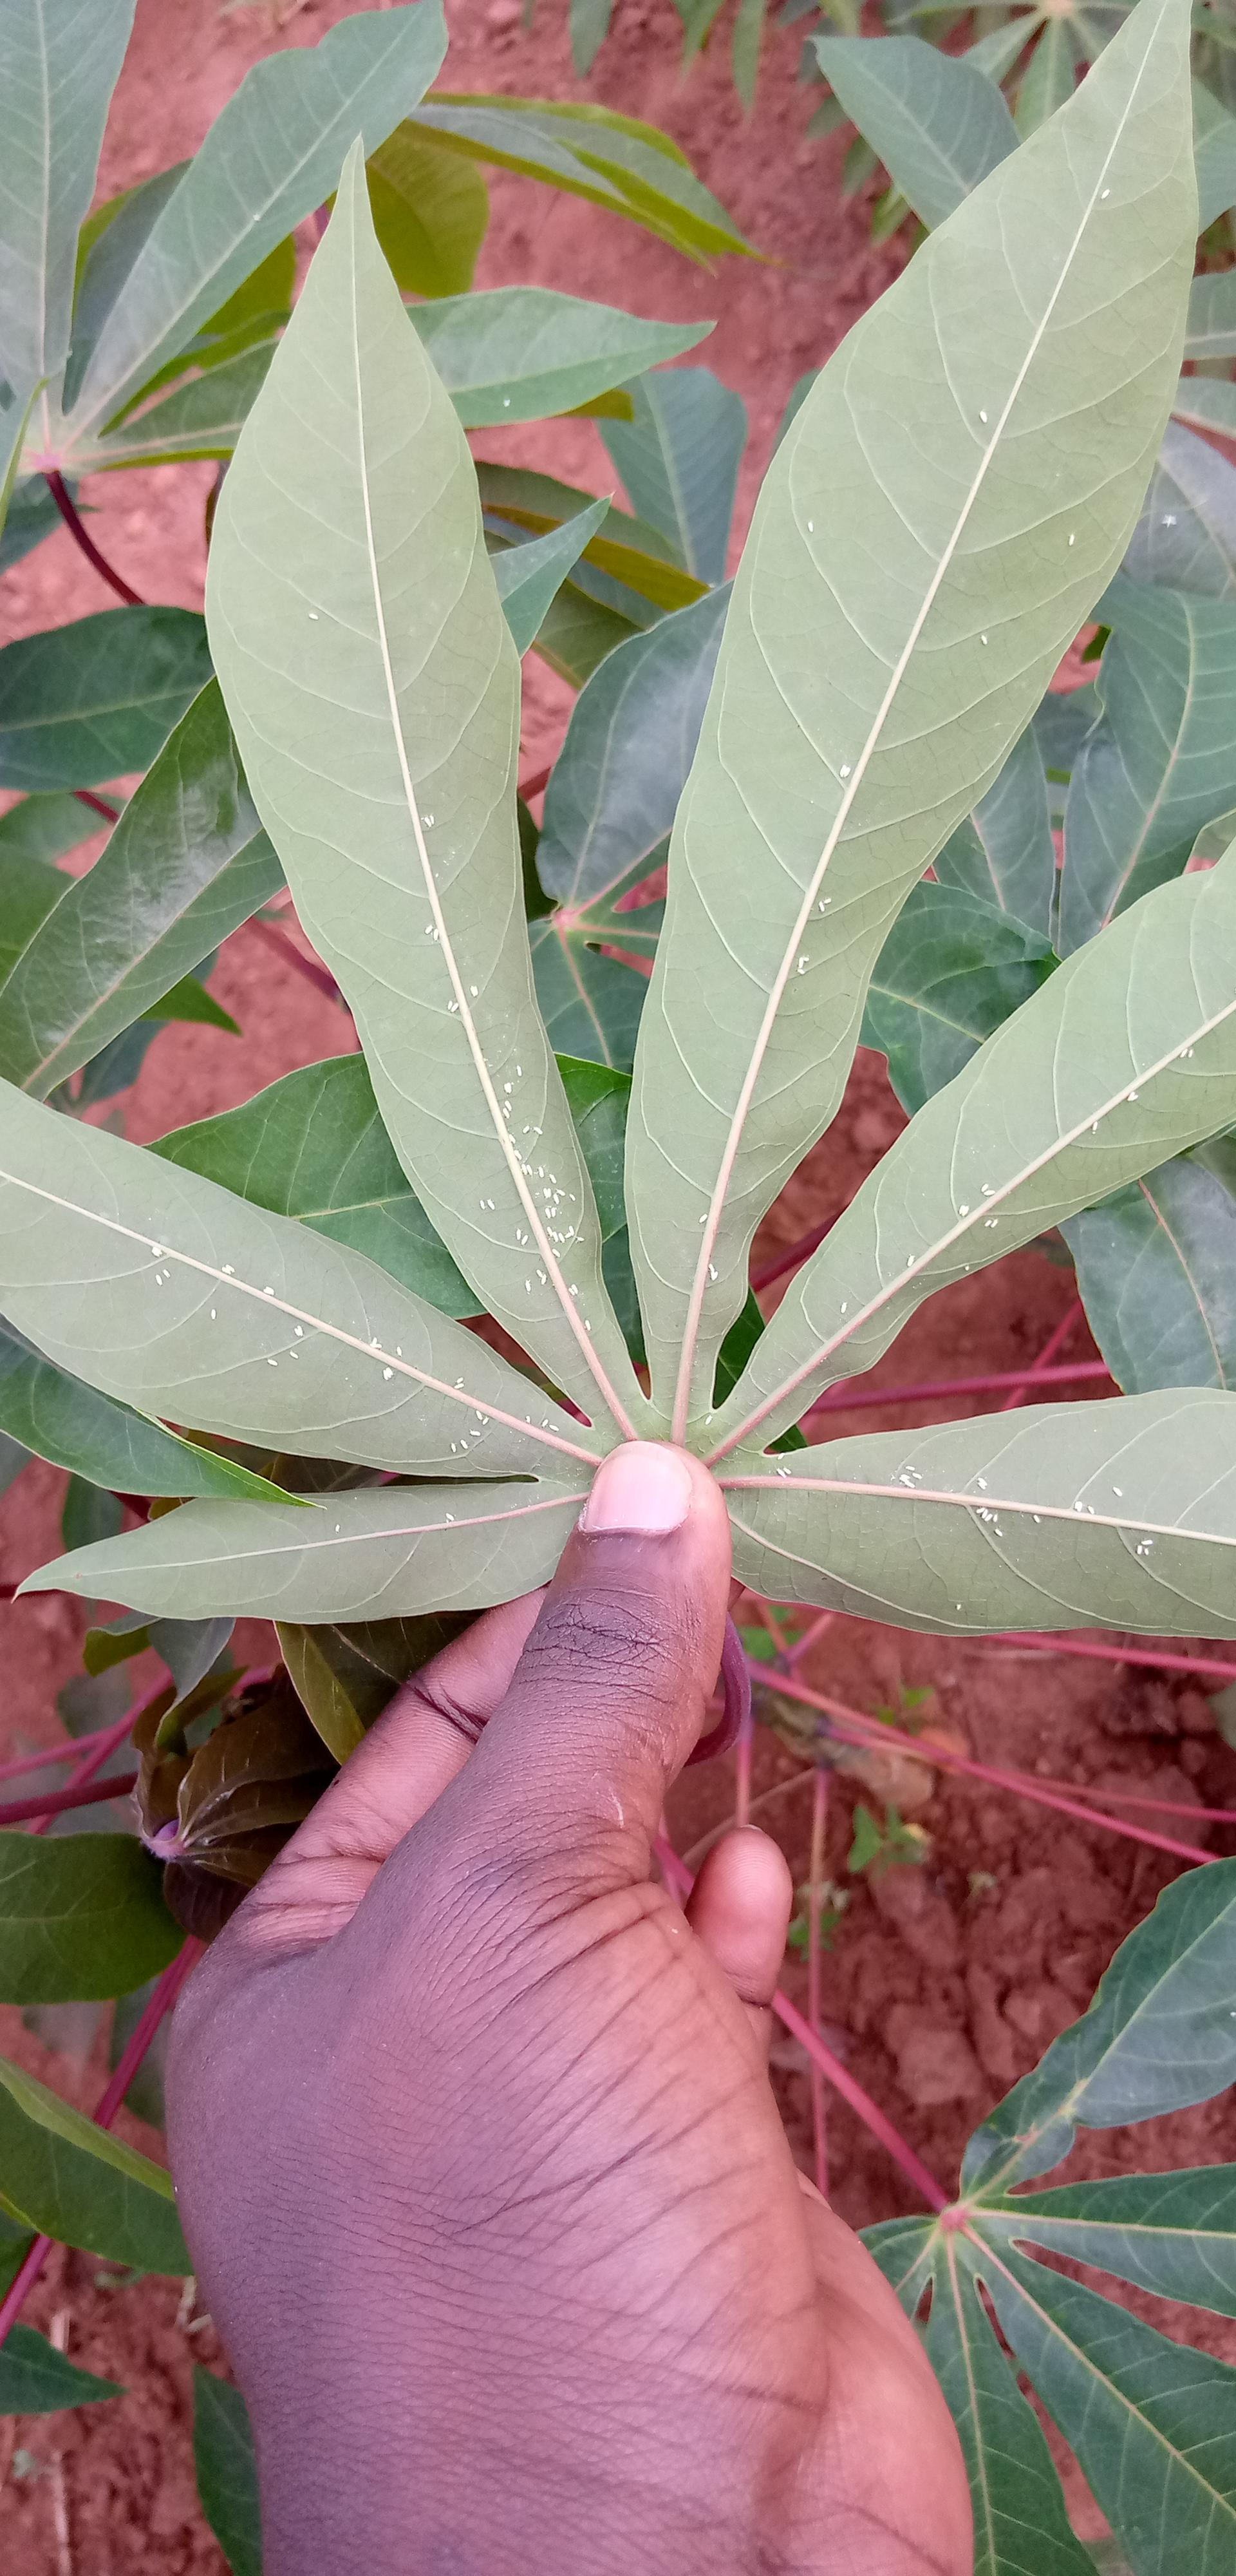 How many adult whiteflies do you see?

128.